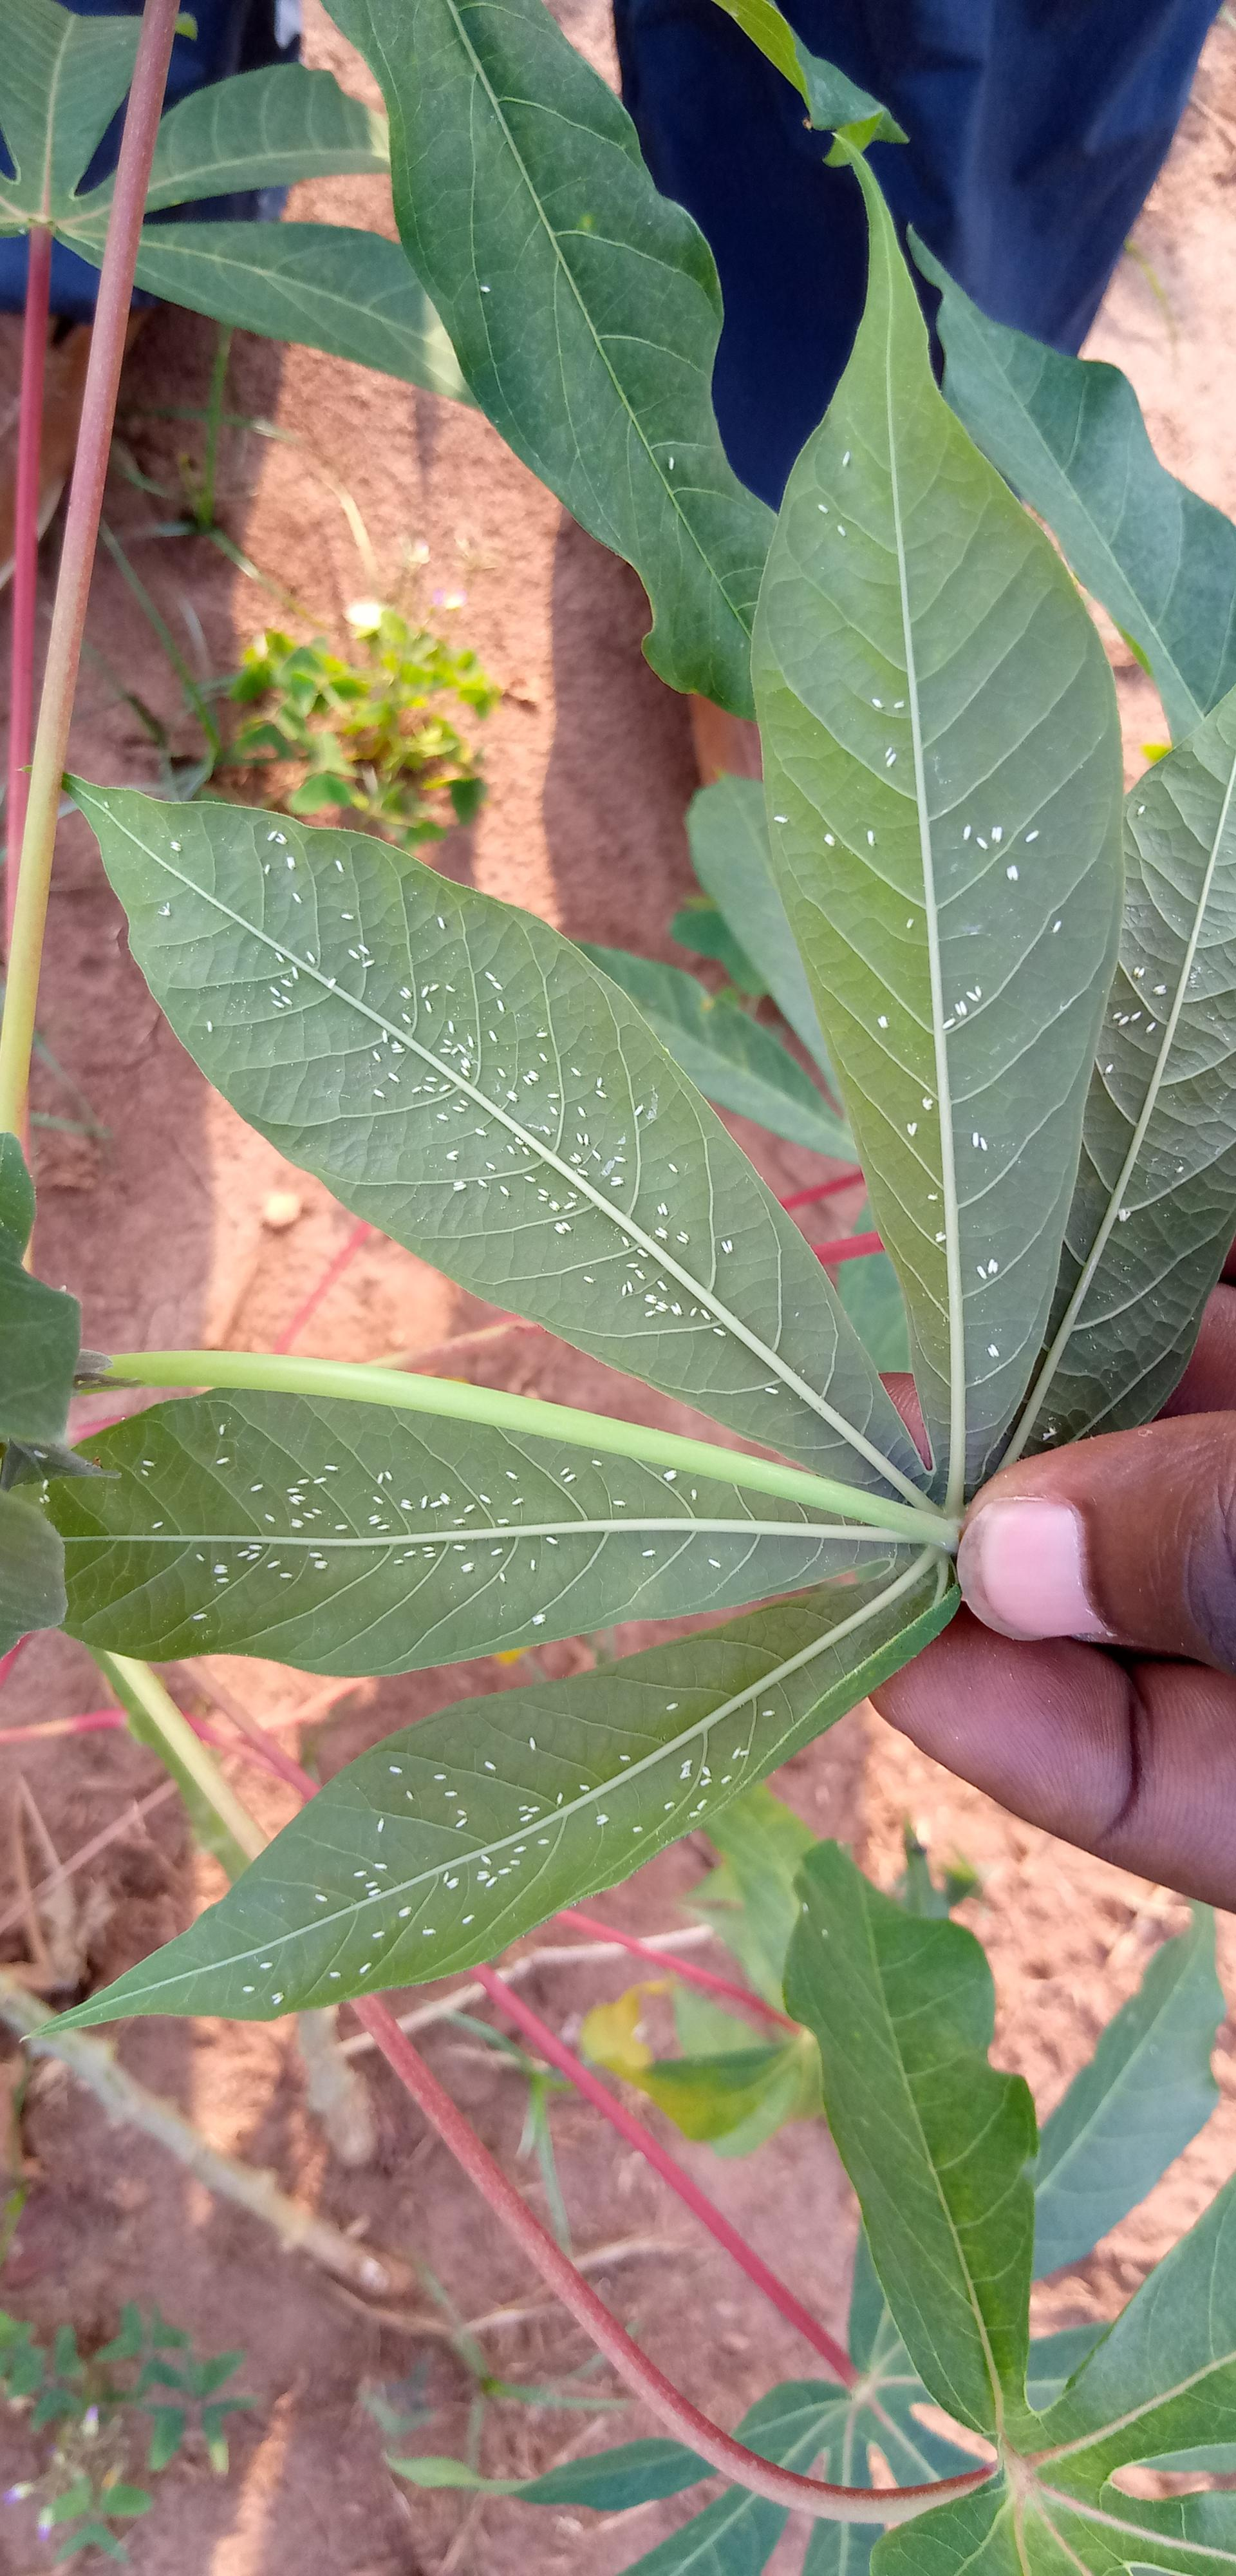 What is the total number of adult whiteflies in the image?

309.